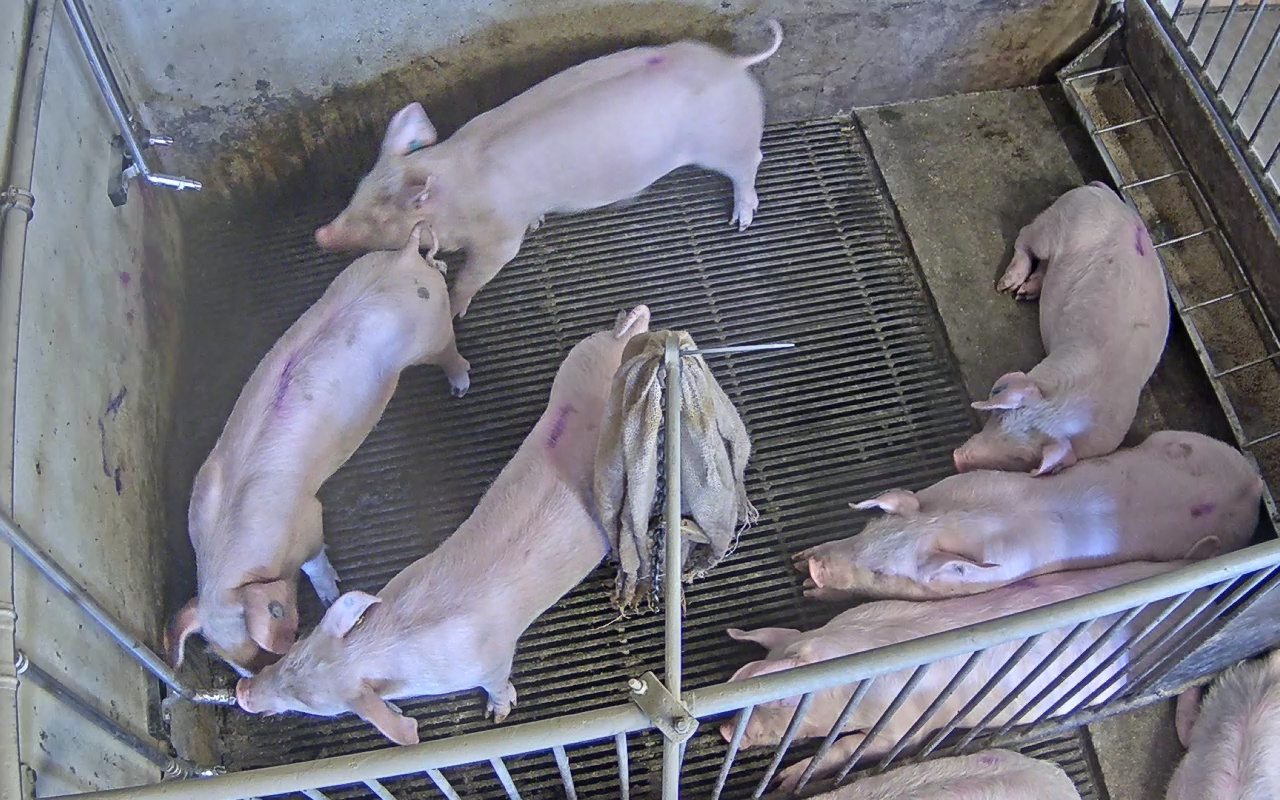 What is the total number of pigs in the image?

8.